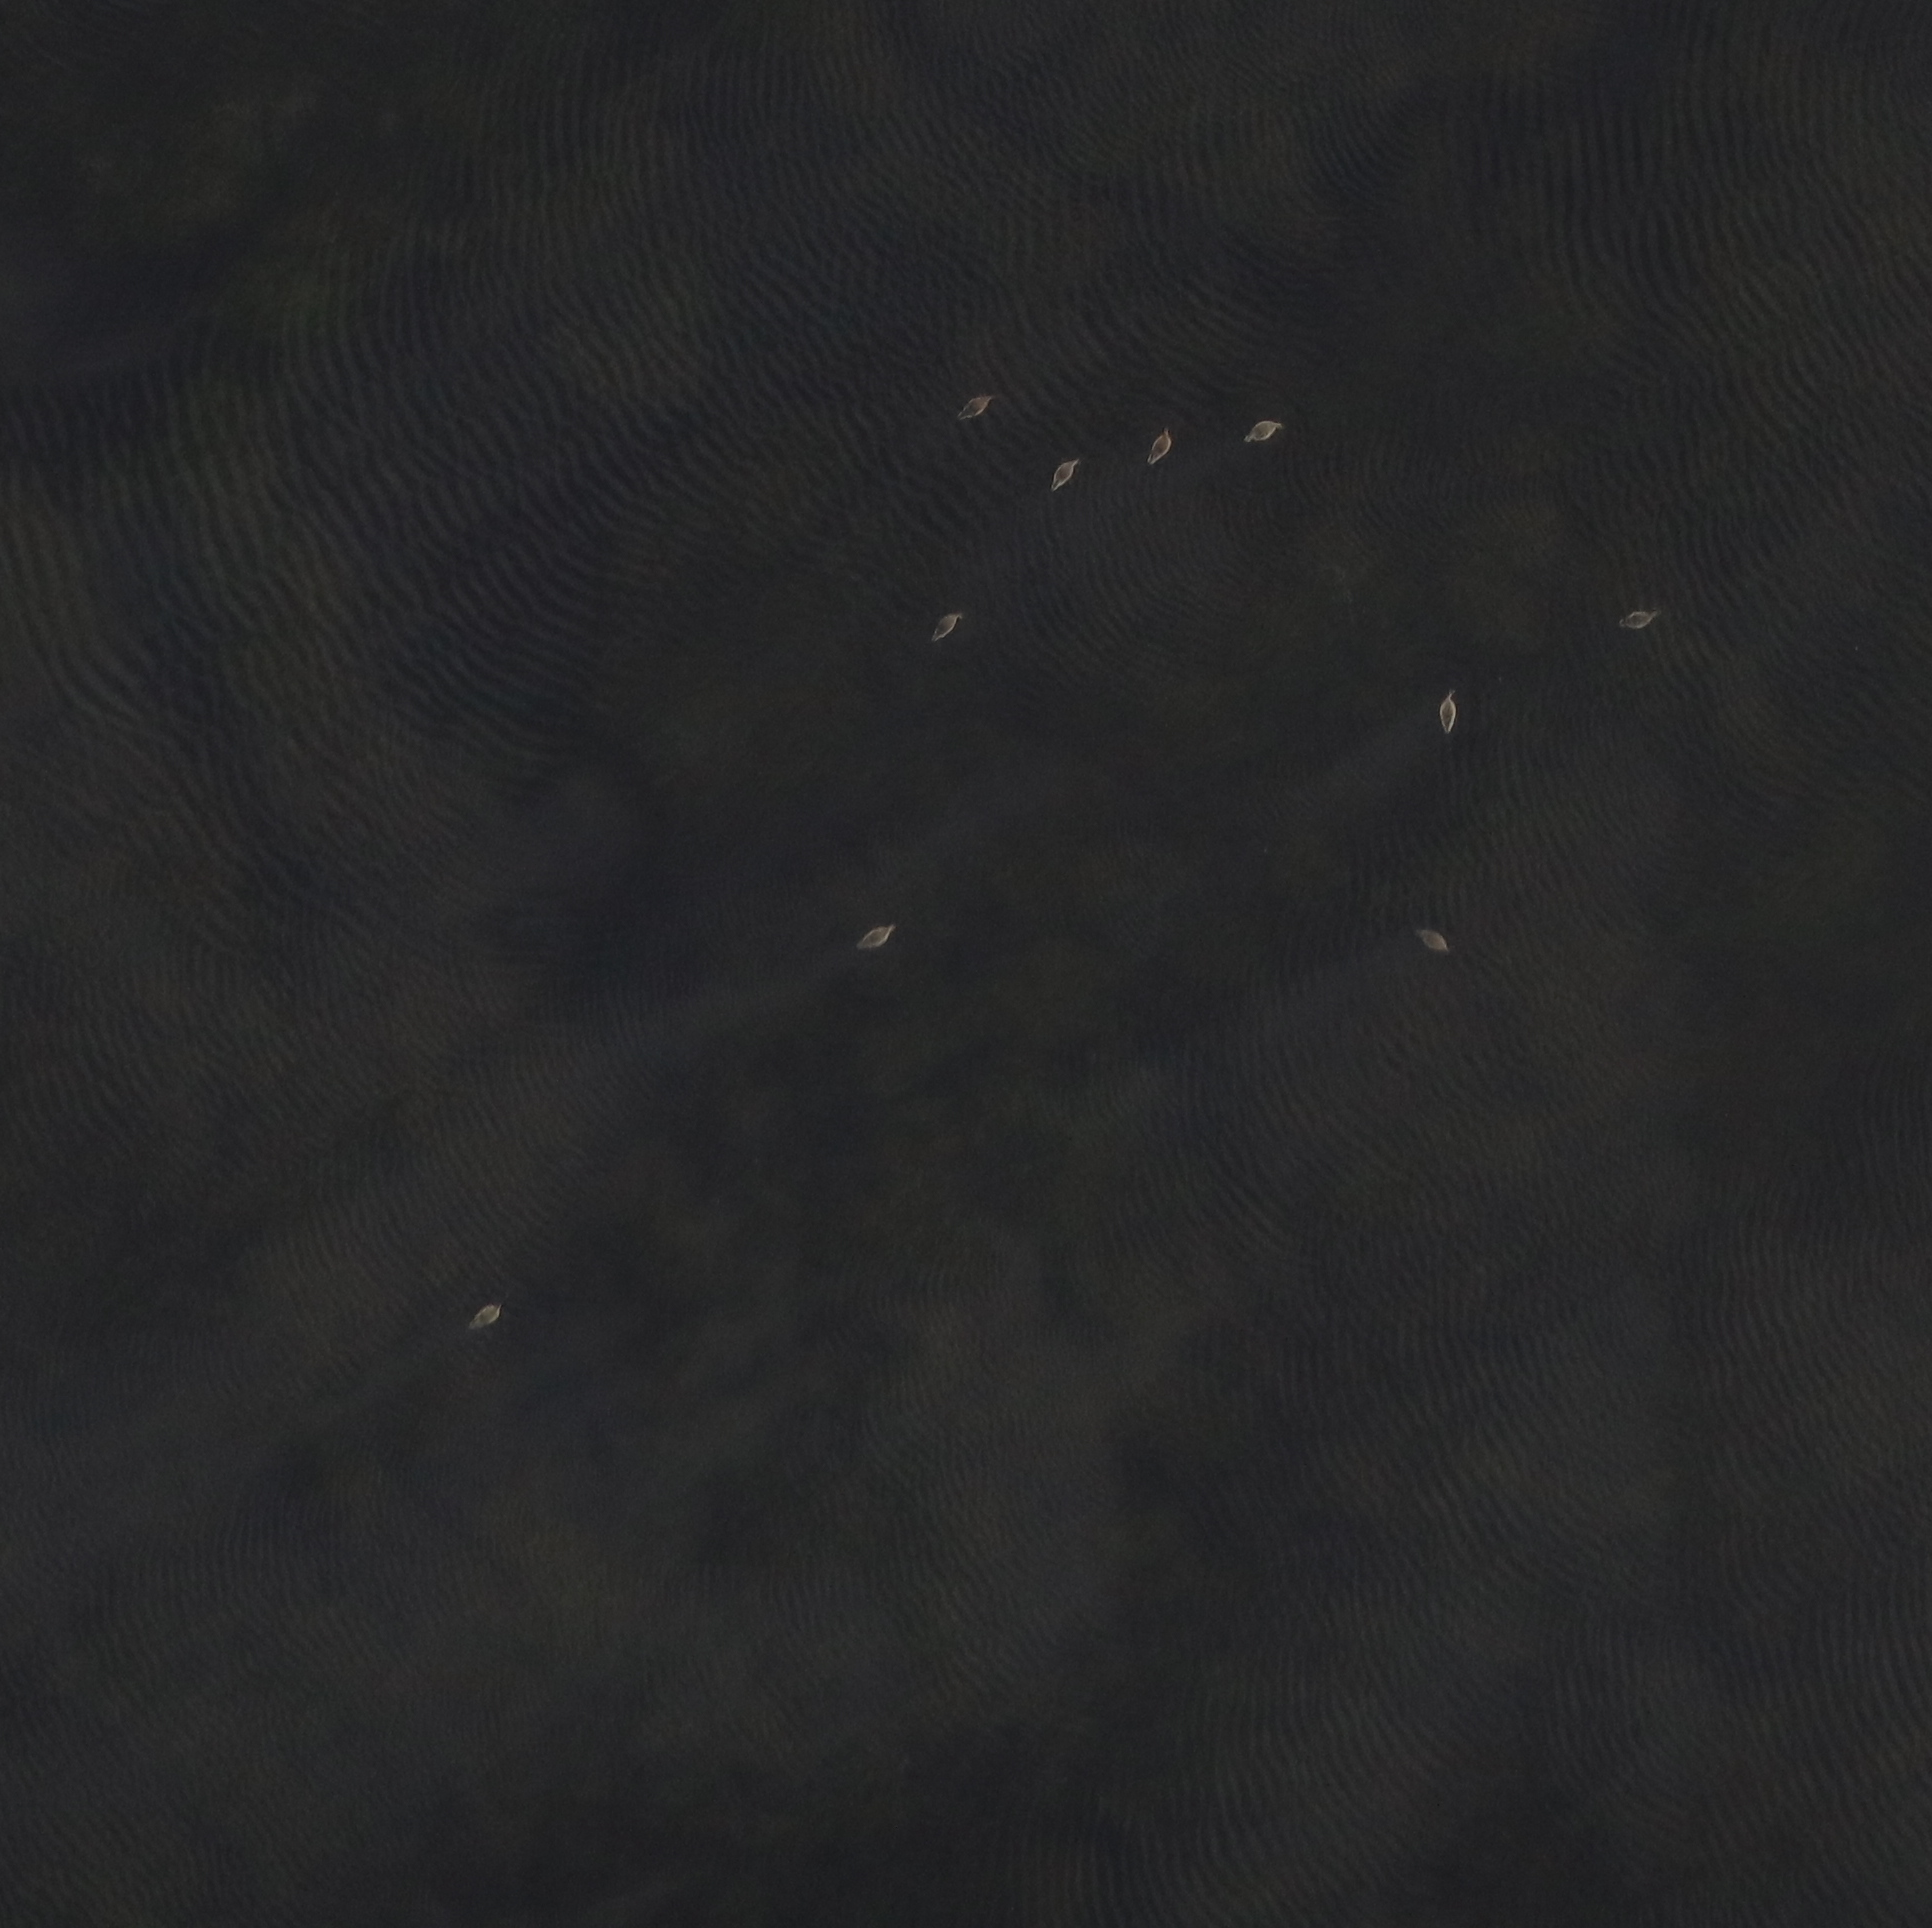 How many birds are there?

10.